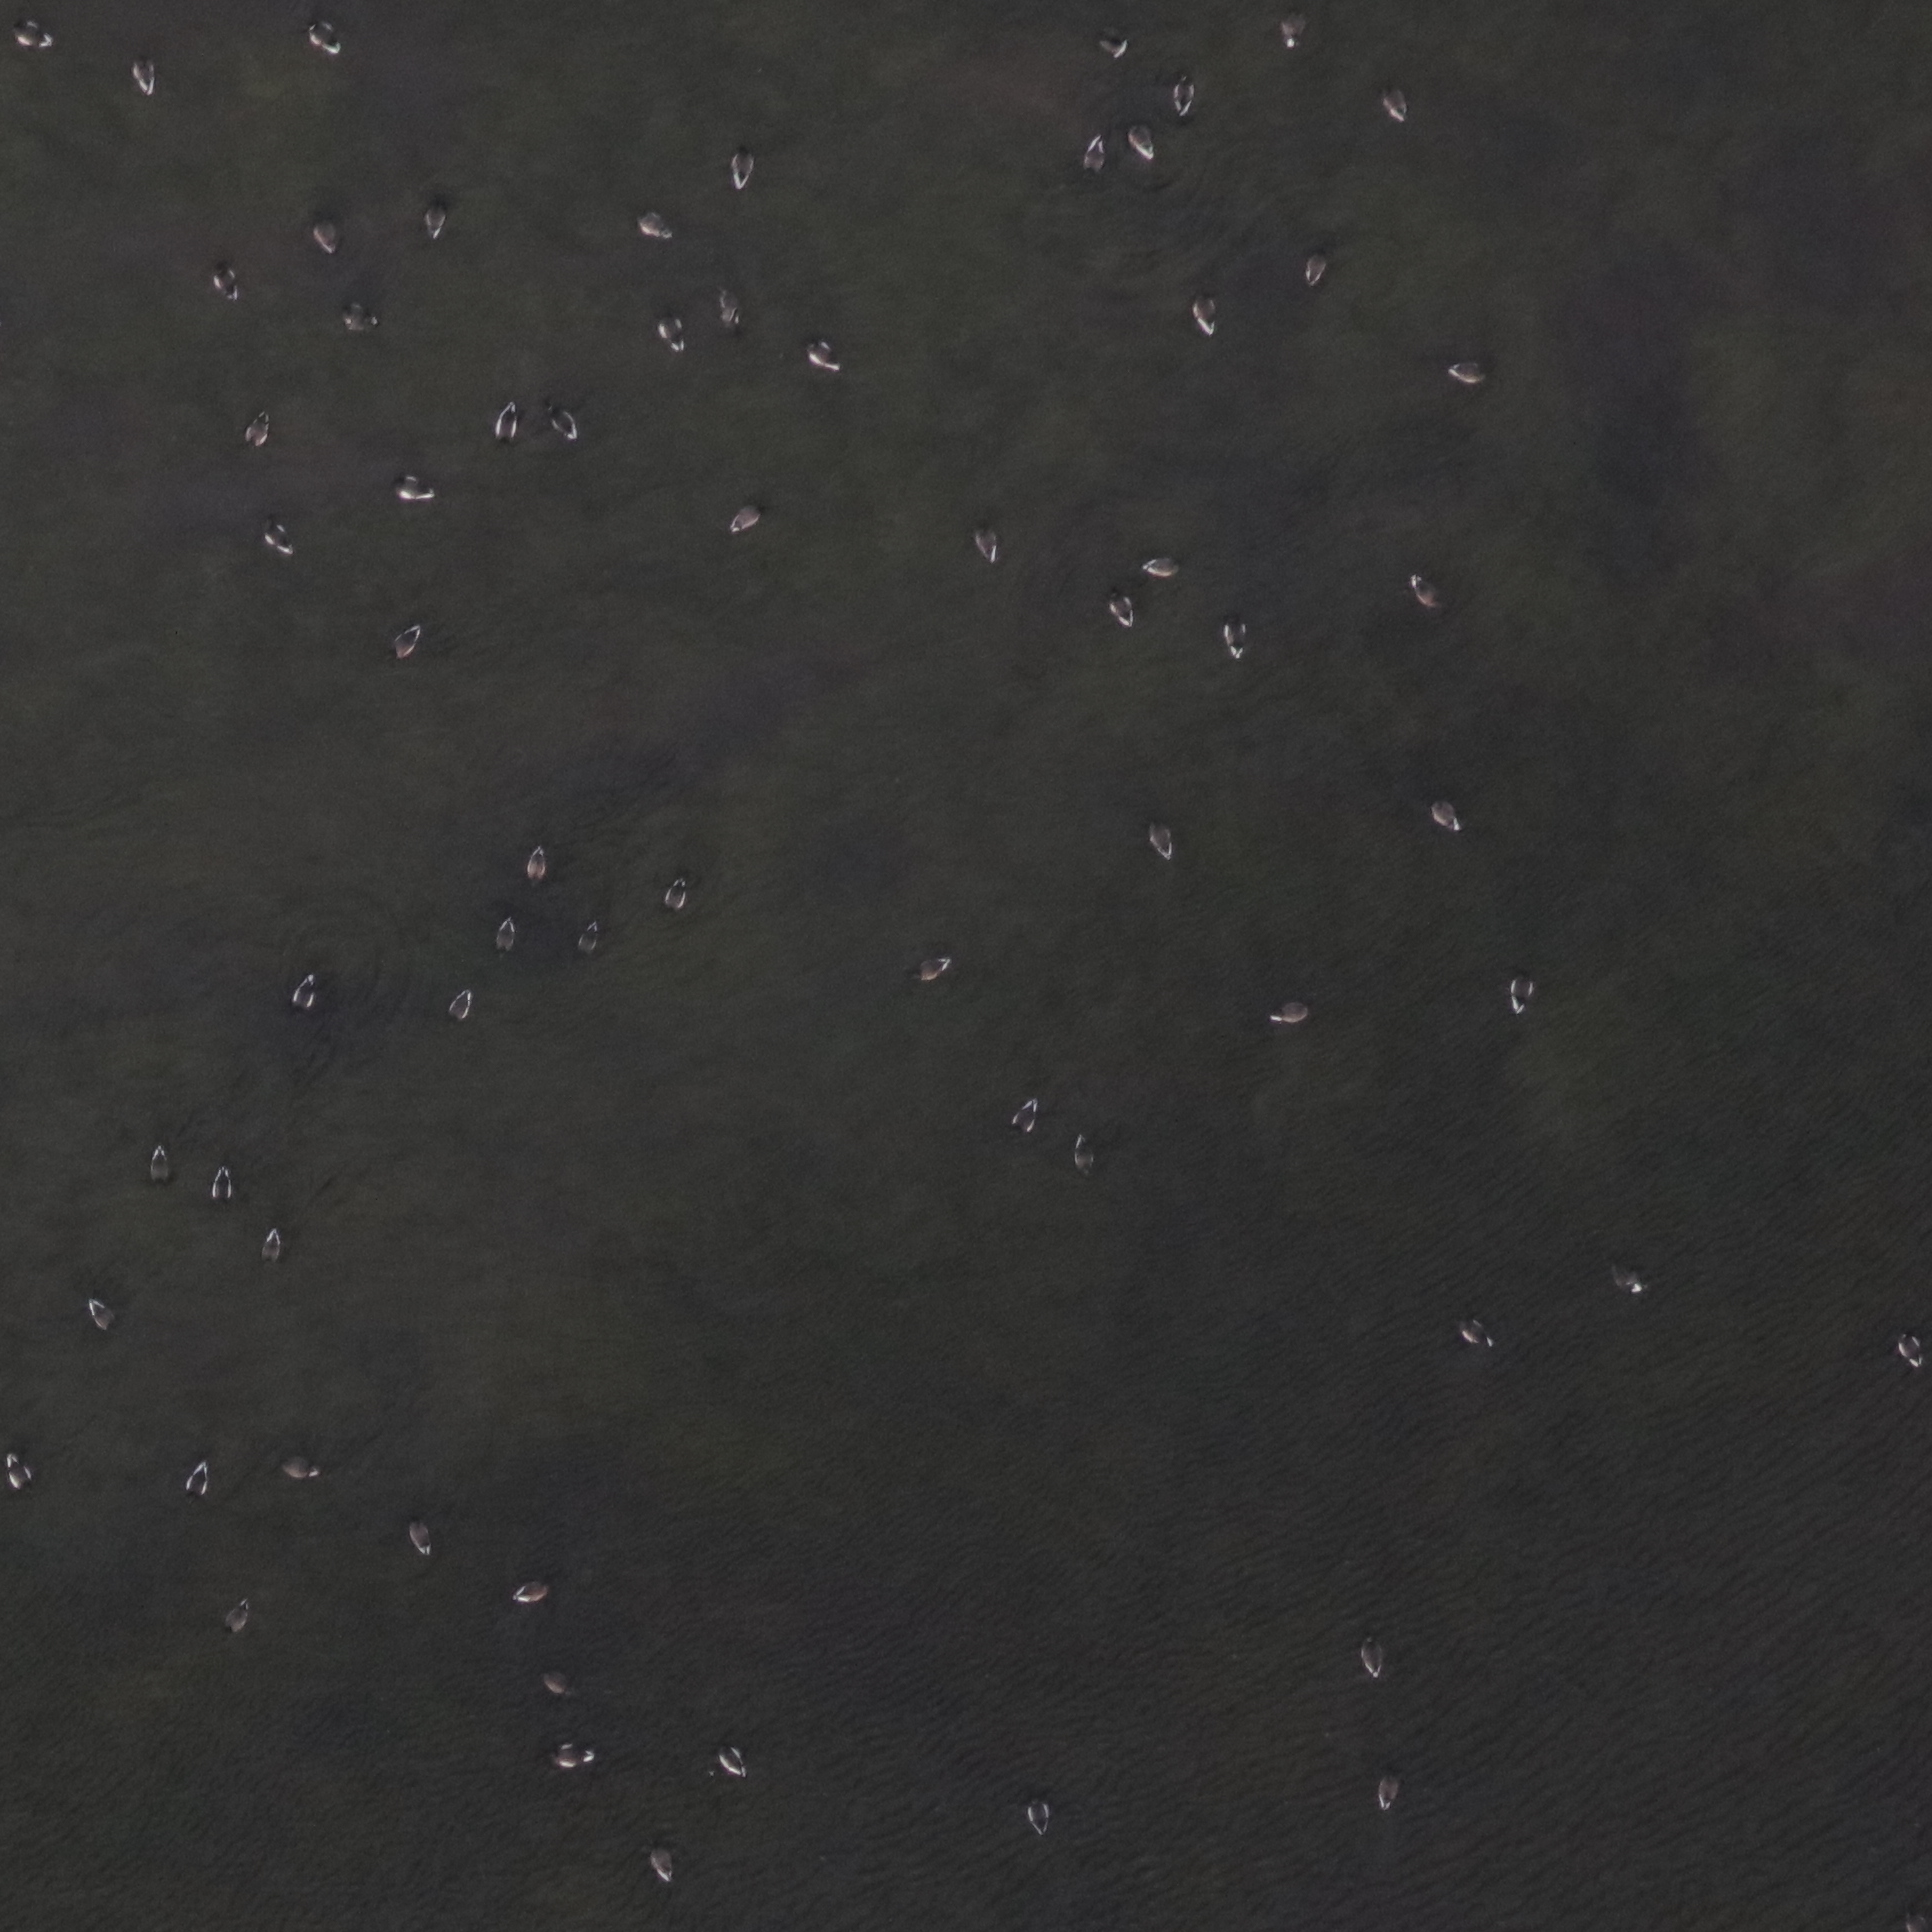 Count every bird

67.